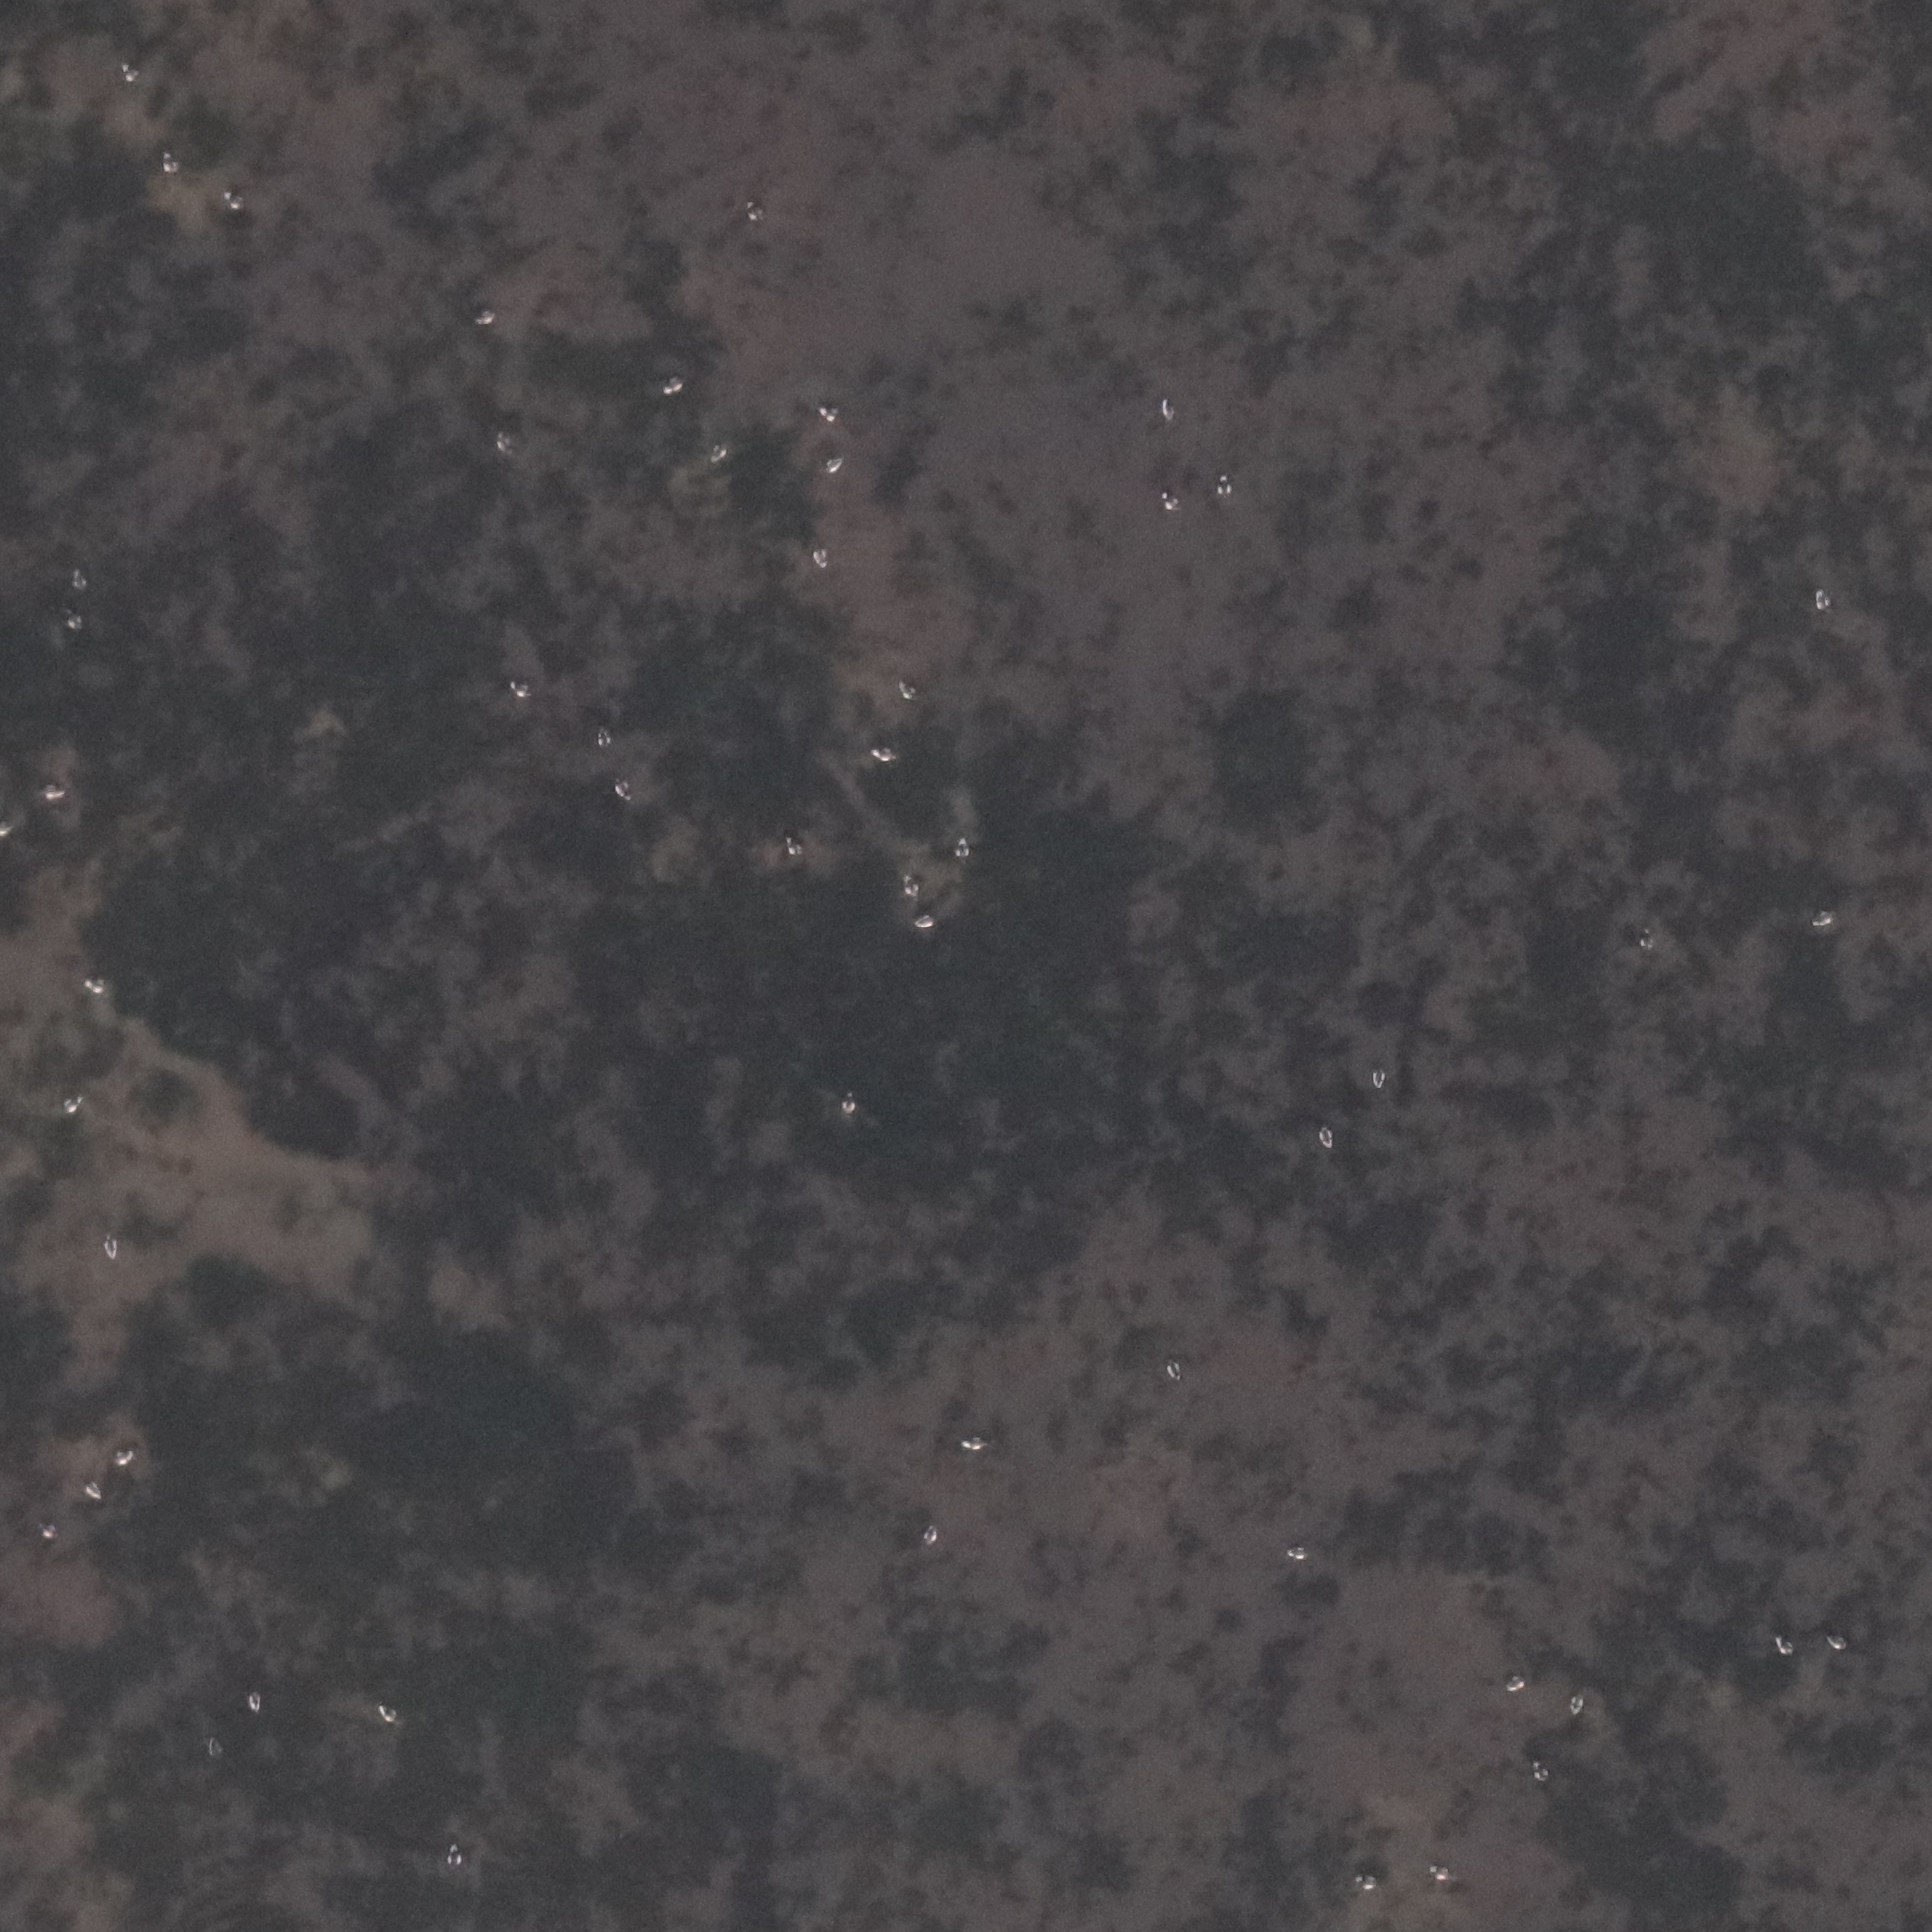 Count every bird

53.